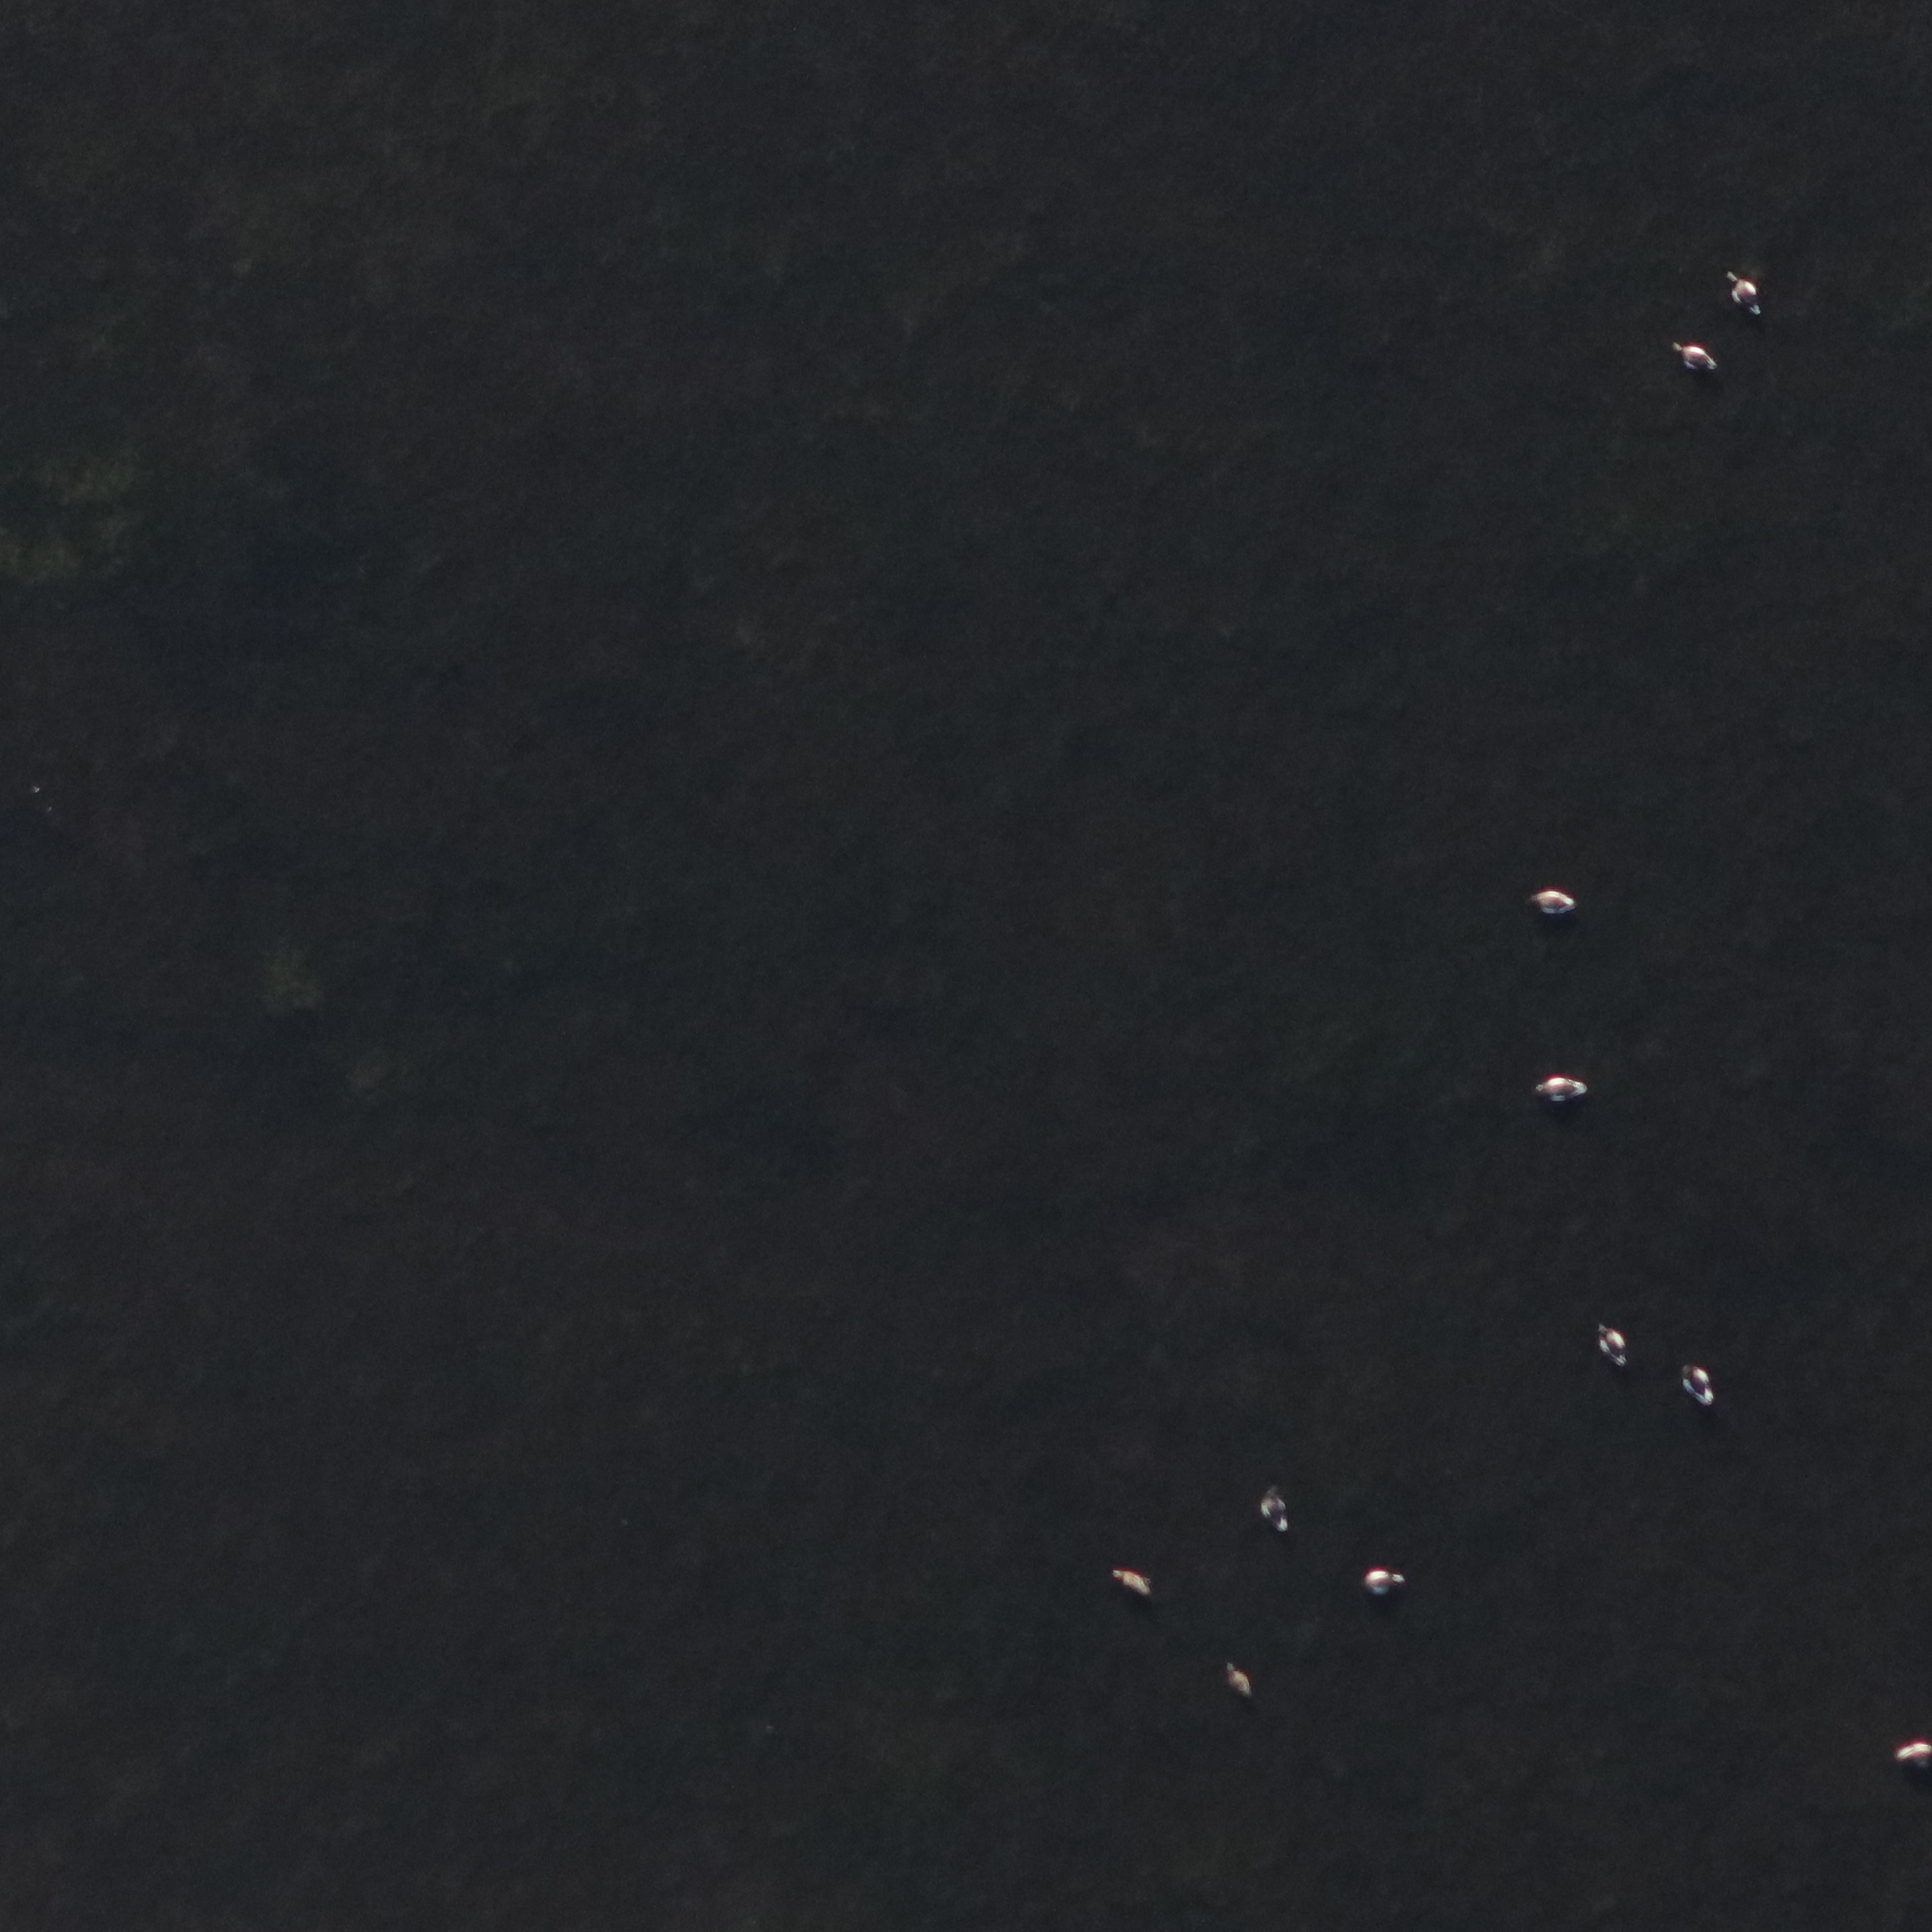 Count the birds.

11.